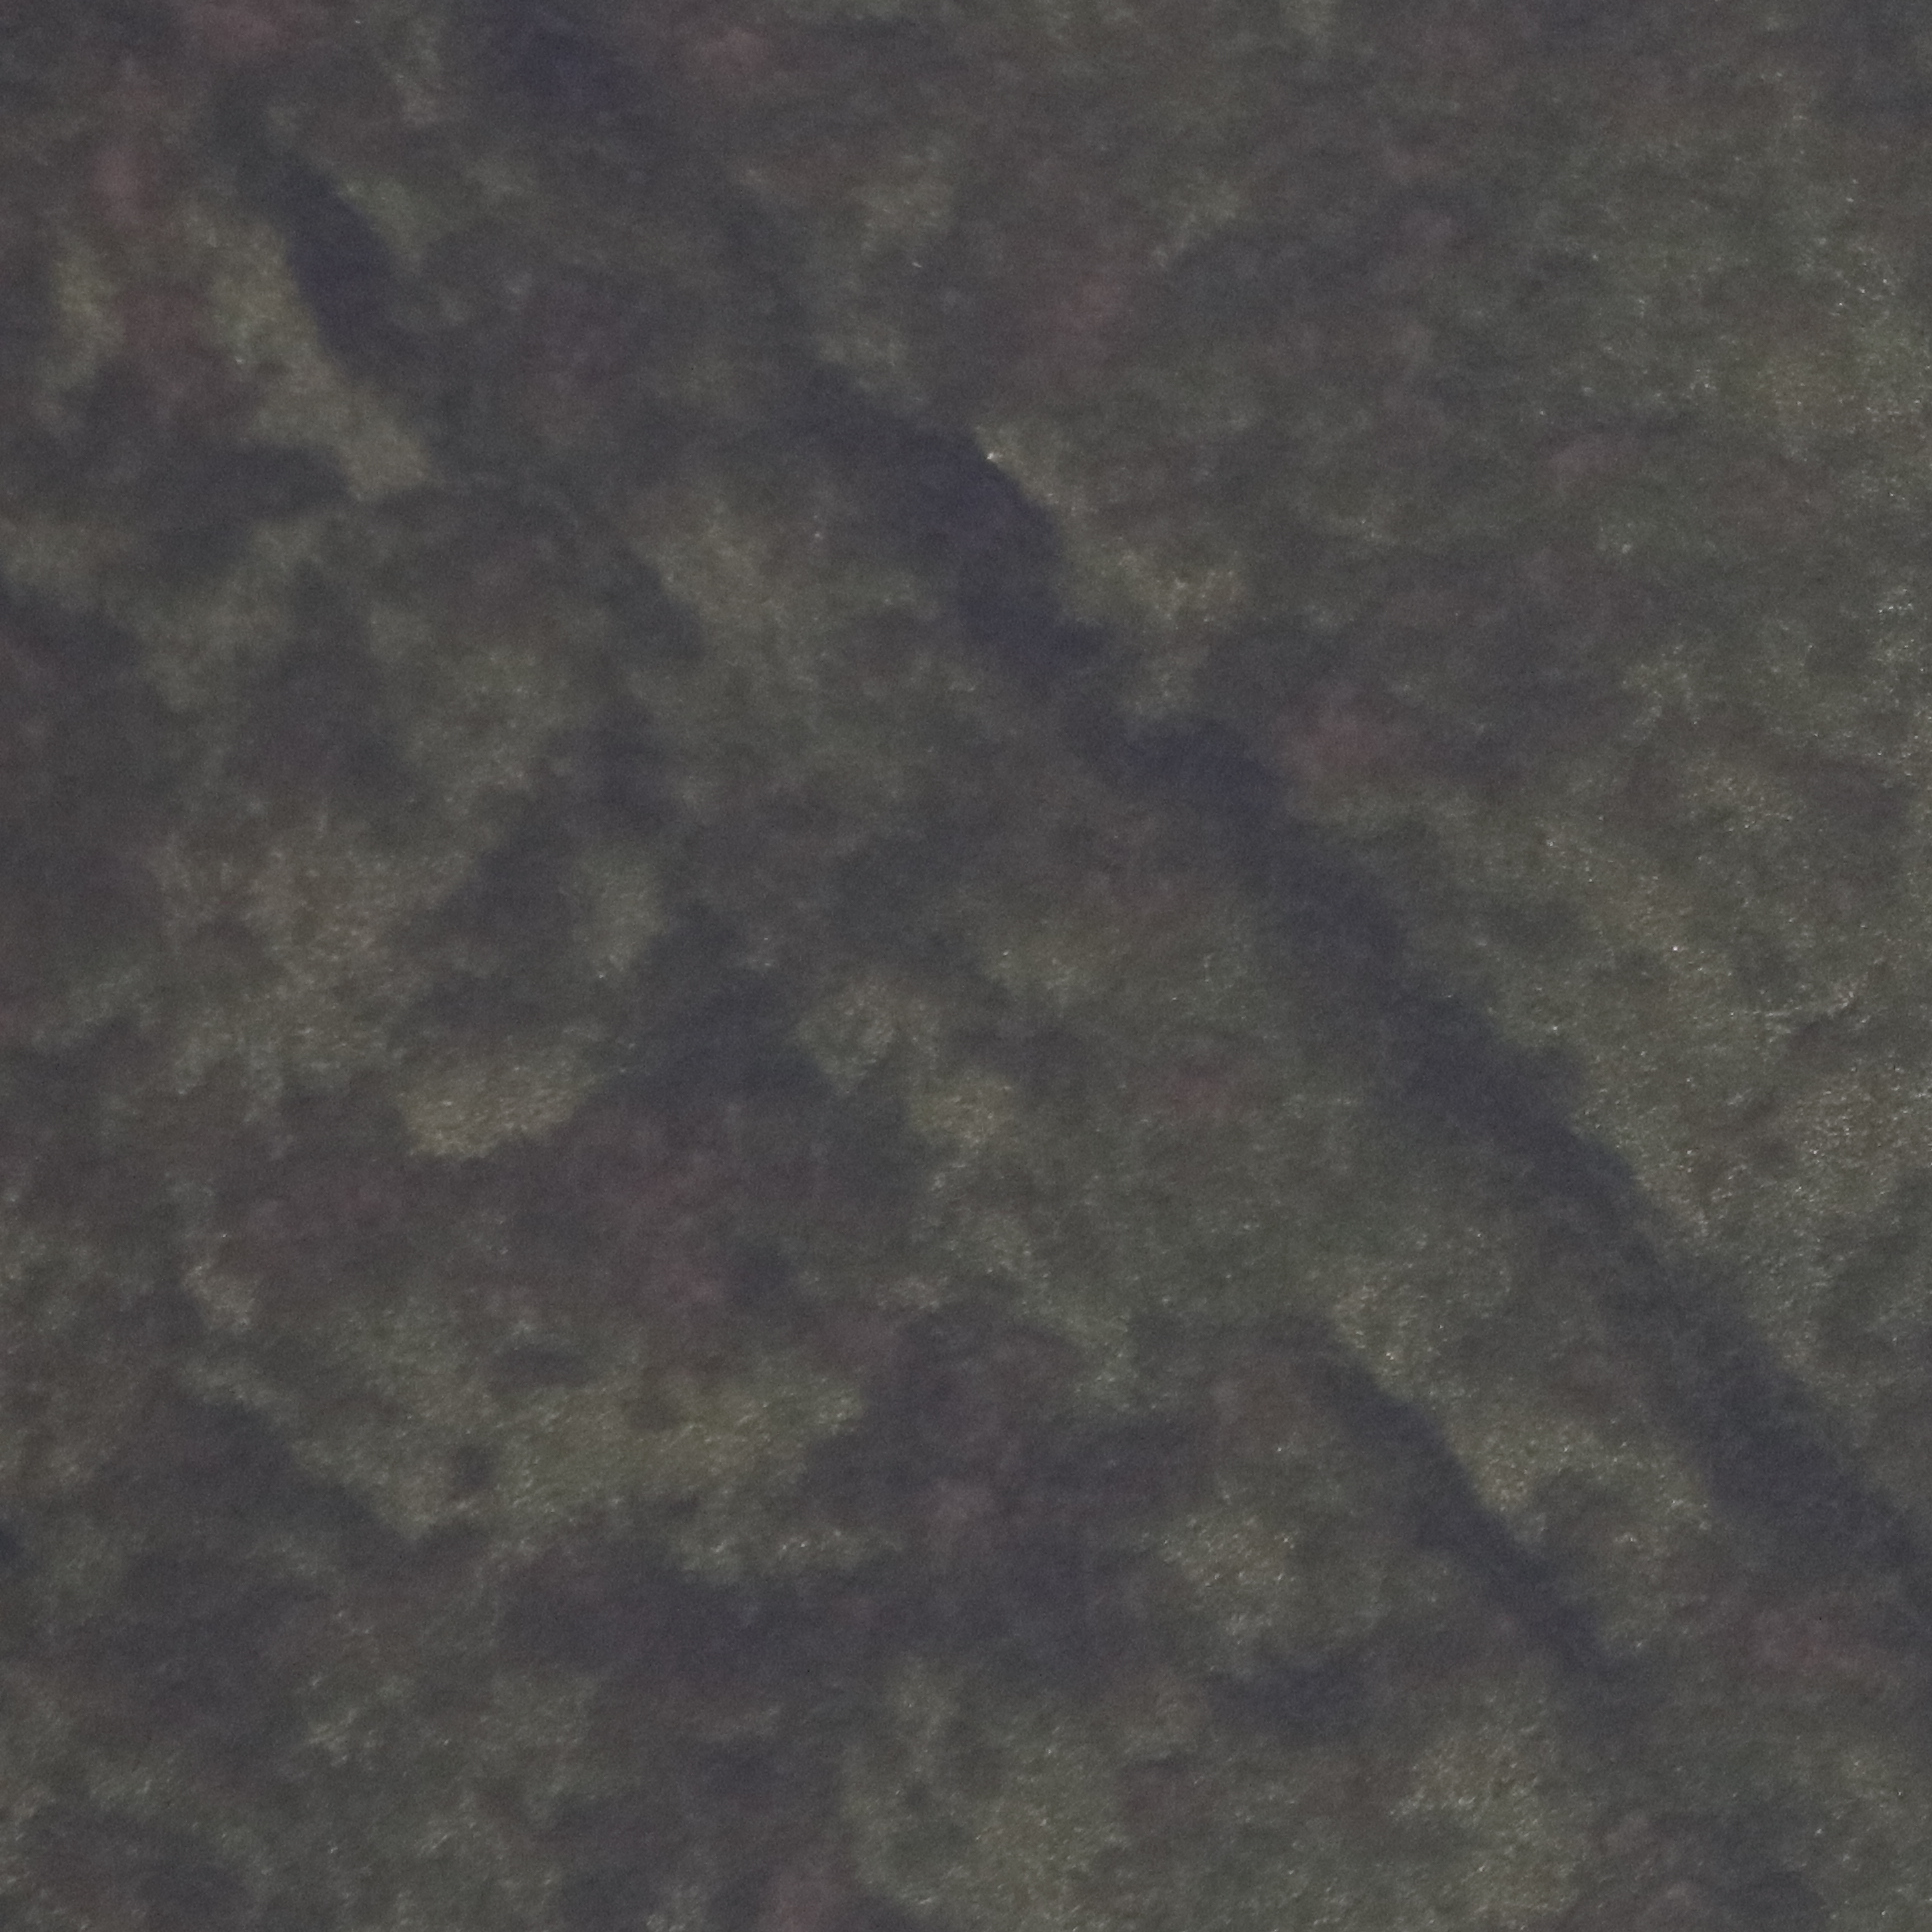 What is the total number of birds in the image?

0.